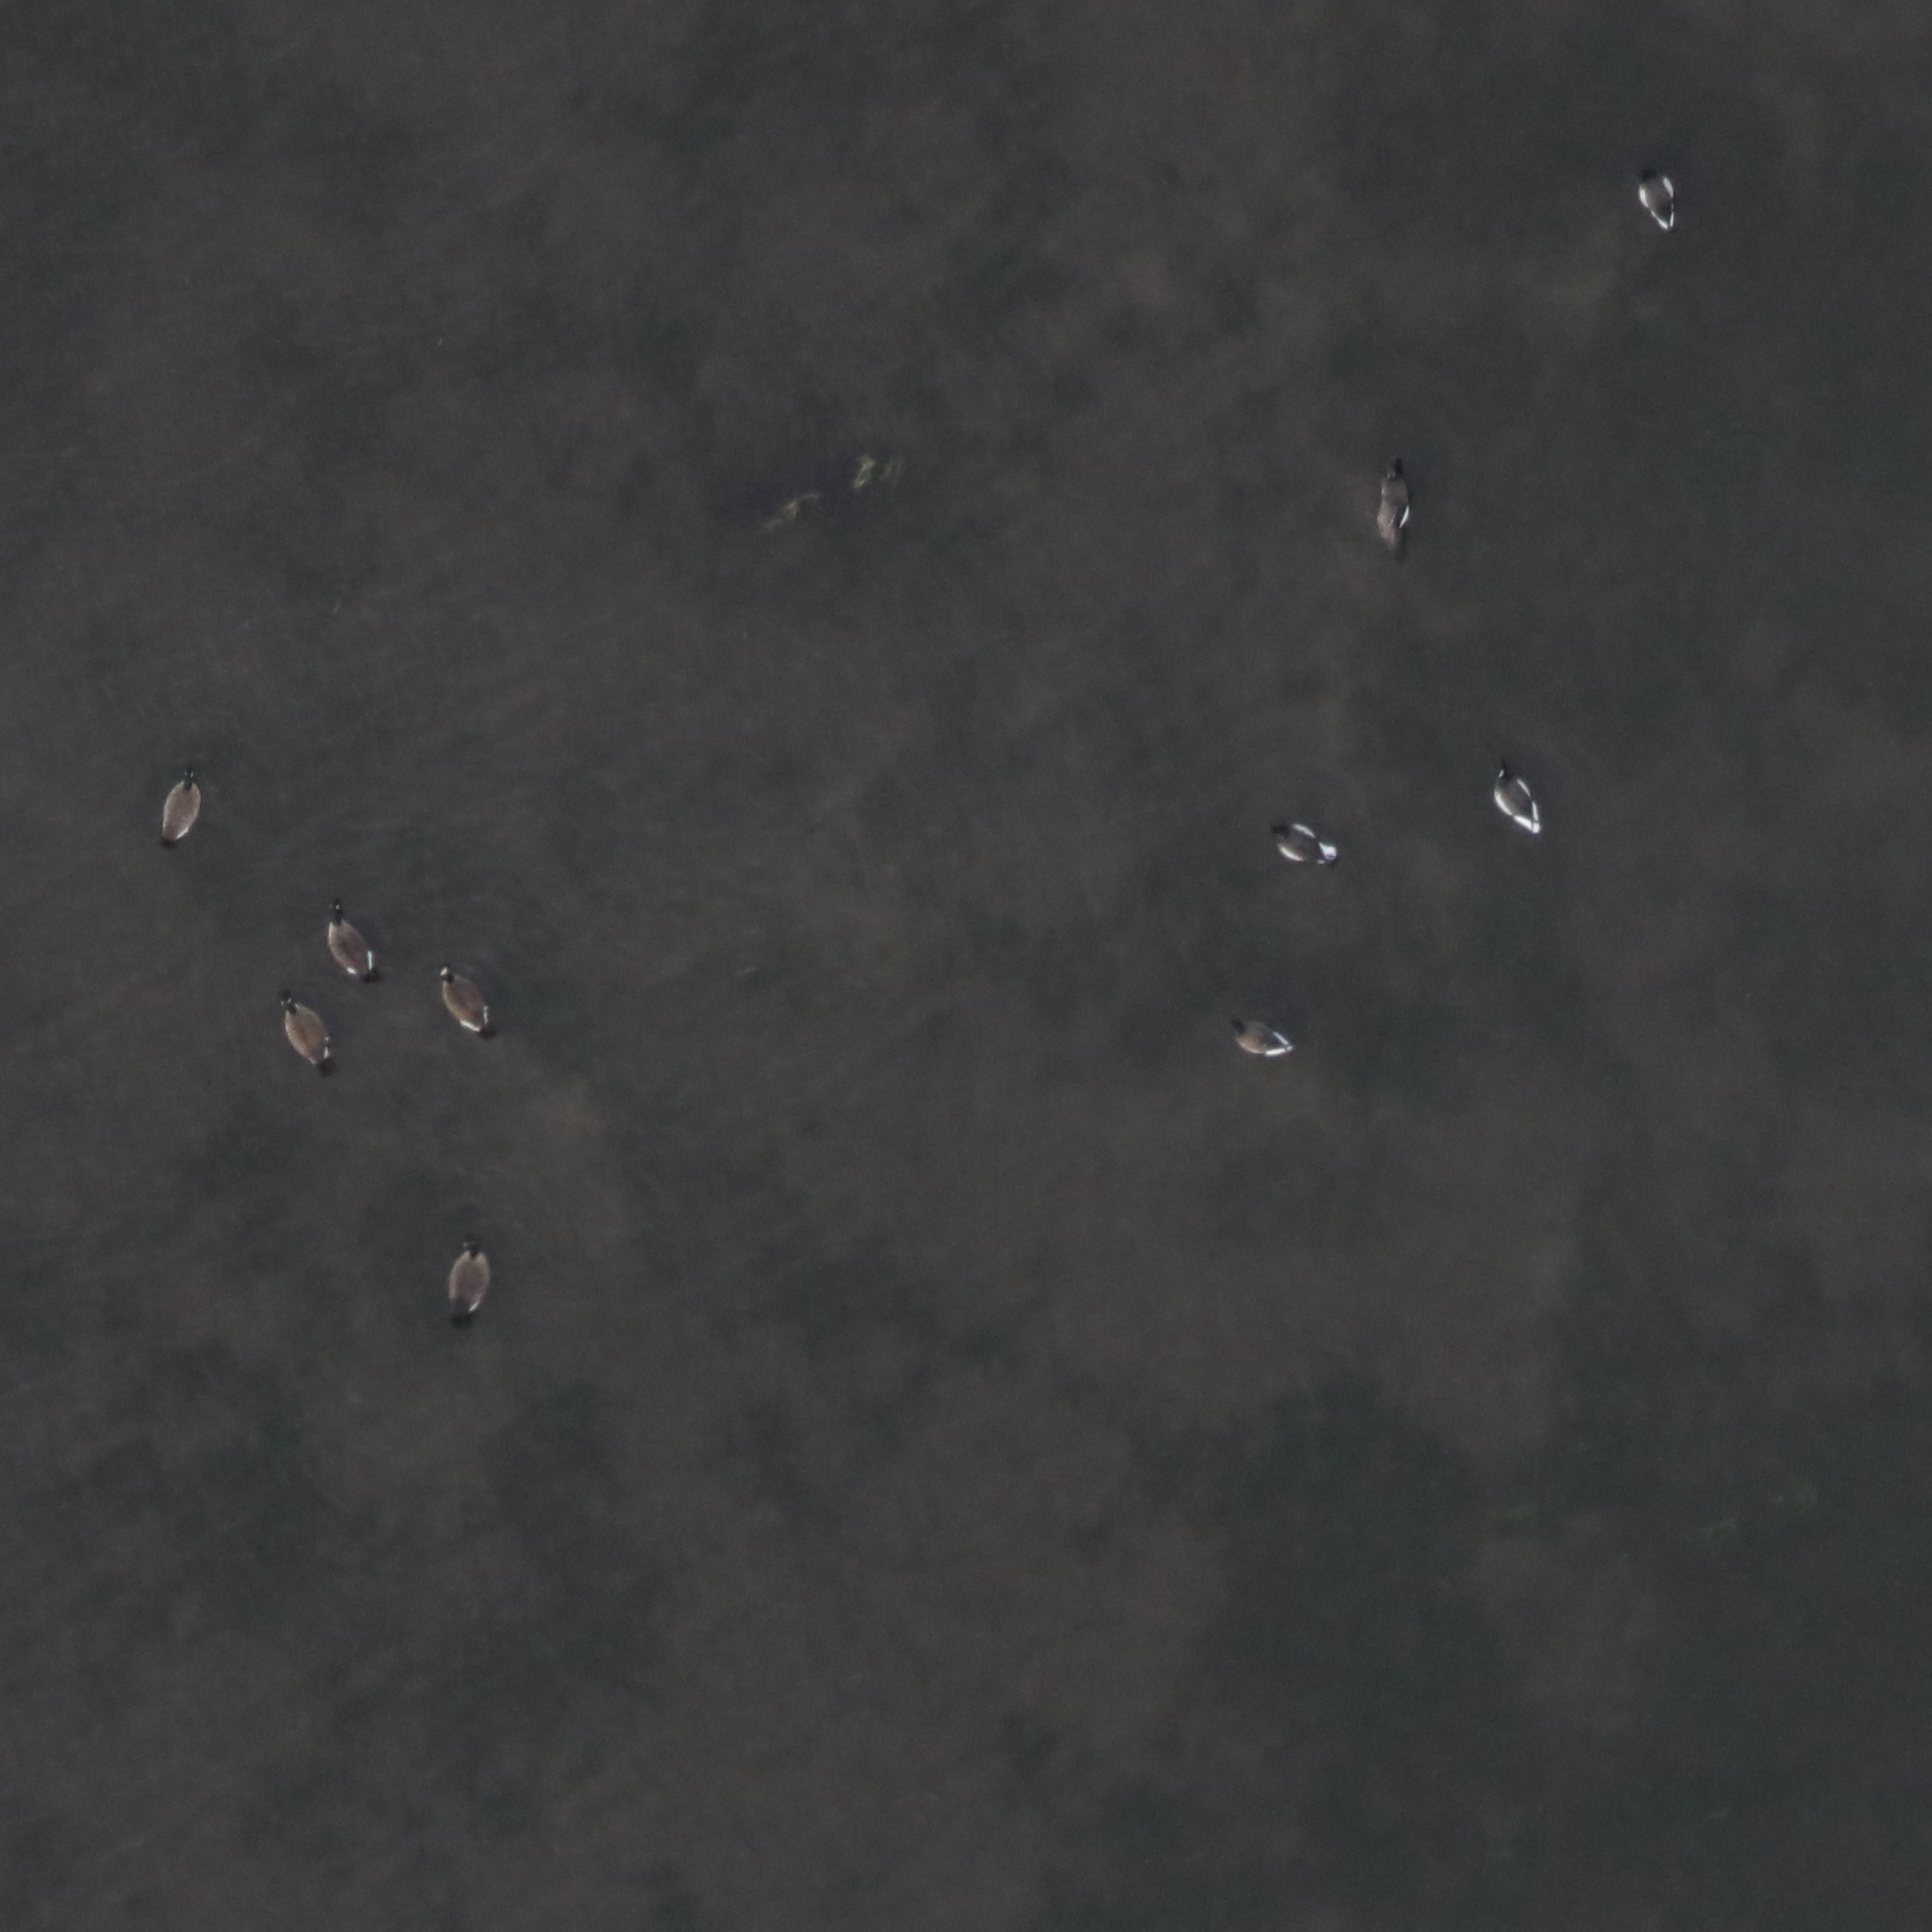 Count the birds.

10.